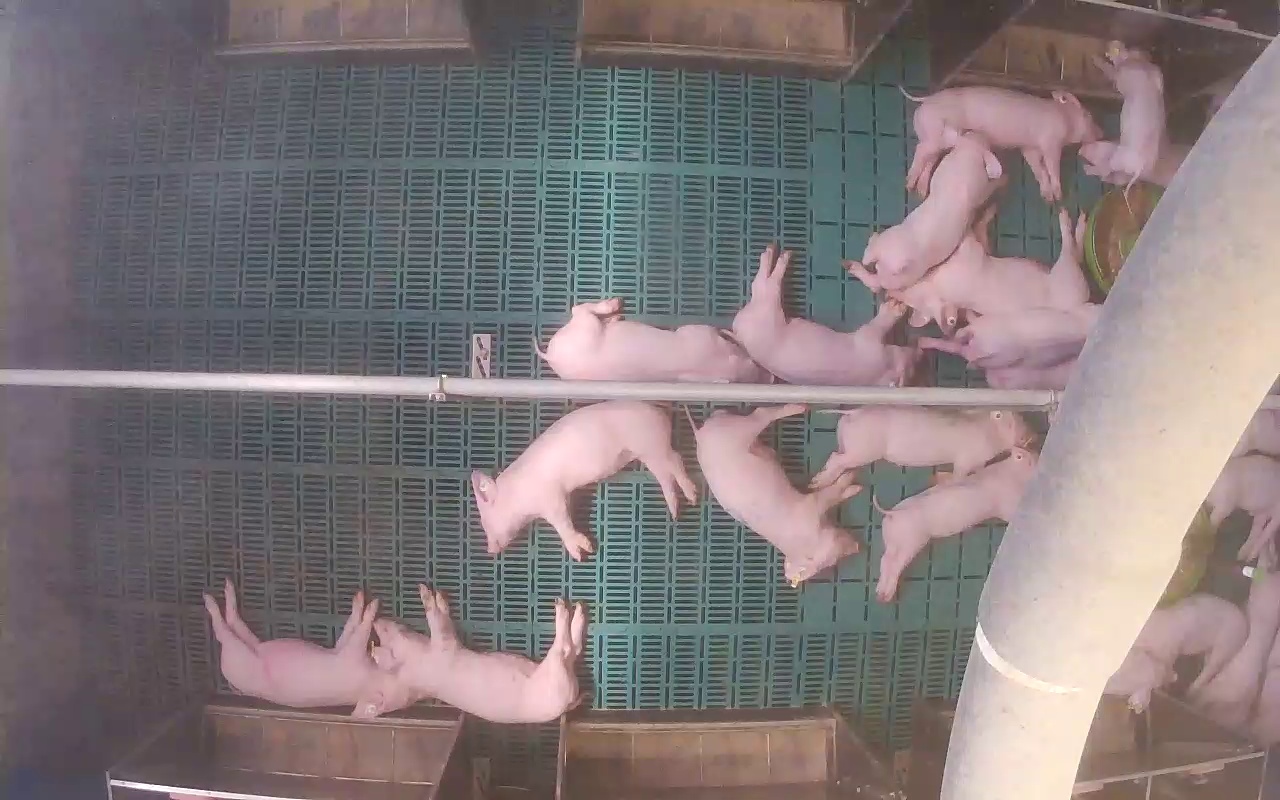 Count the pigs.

21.